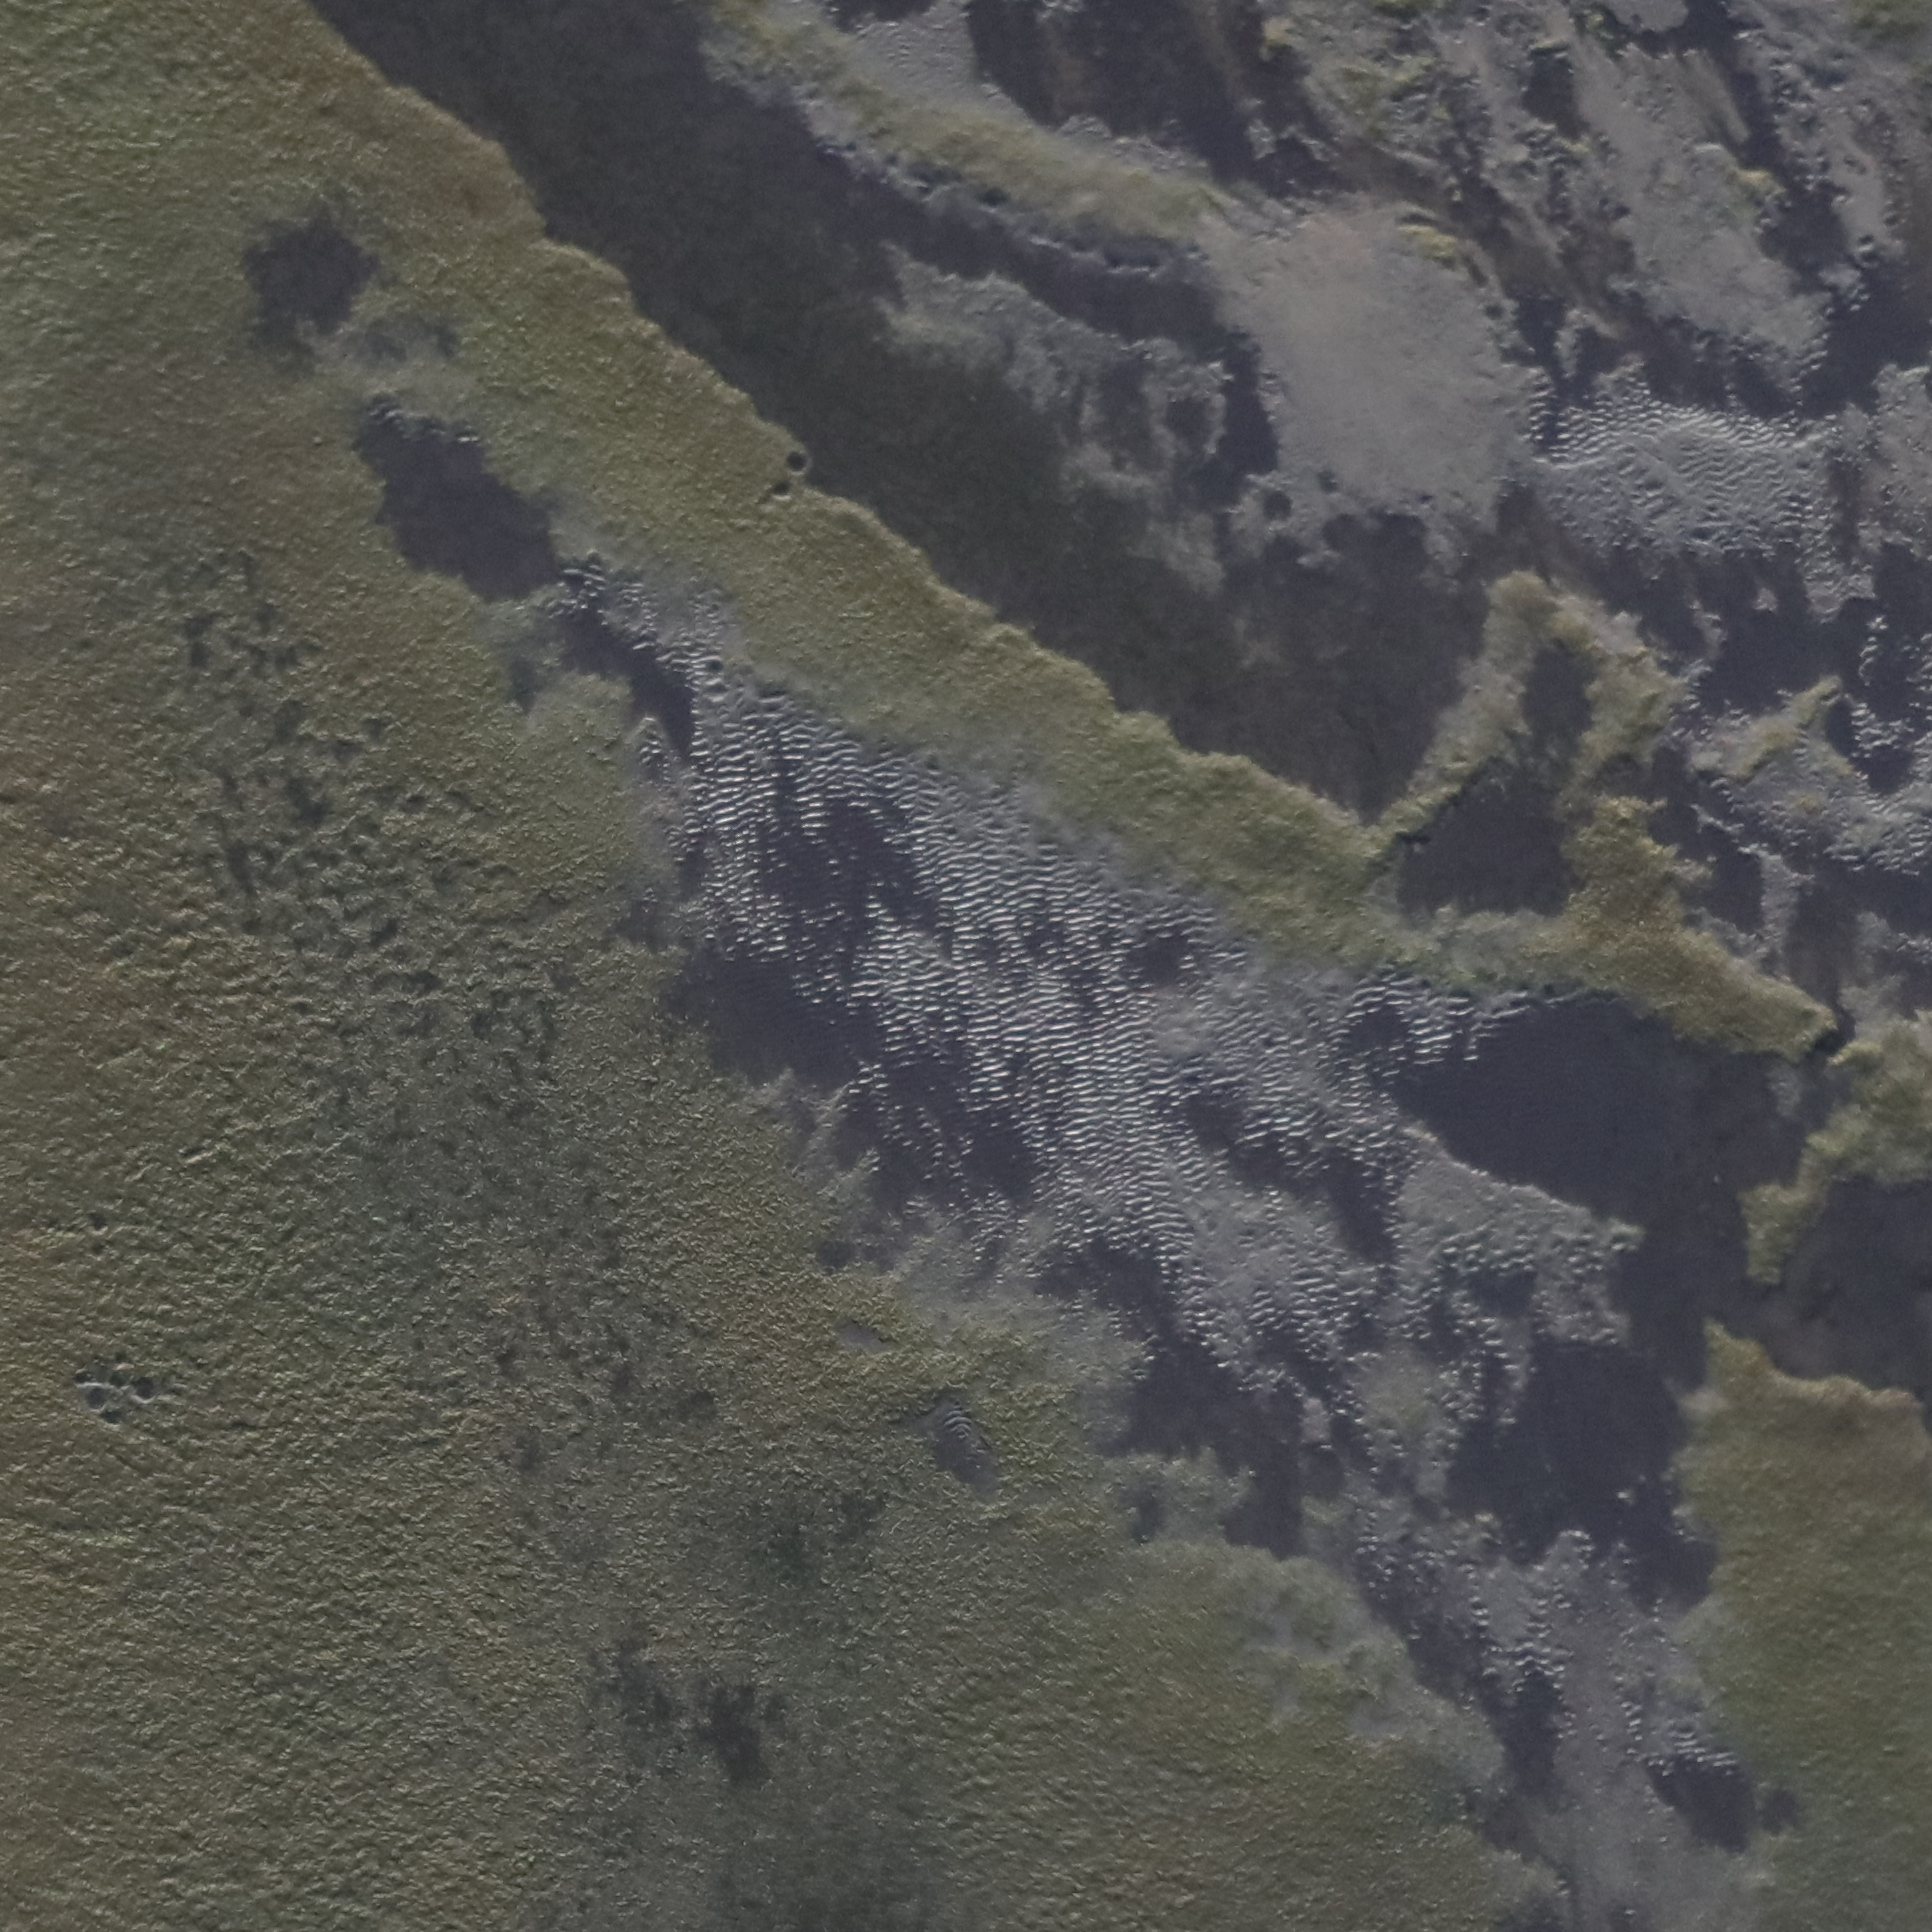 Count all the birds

0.